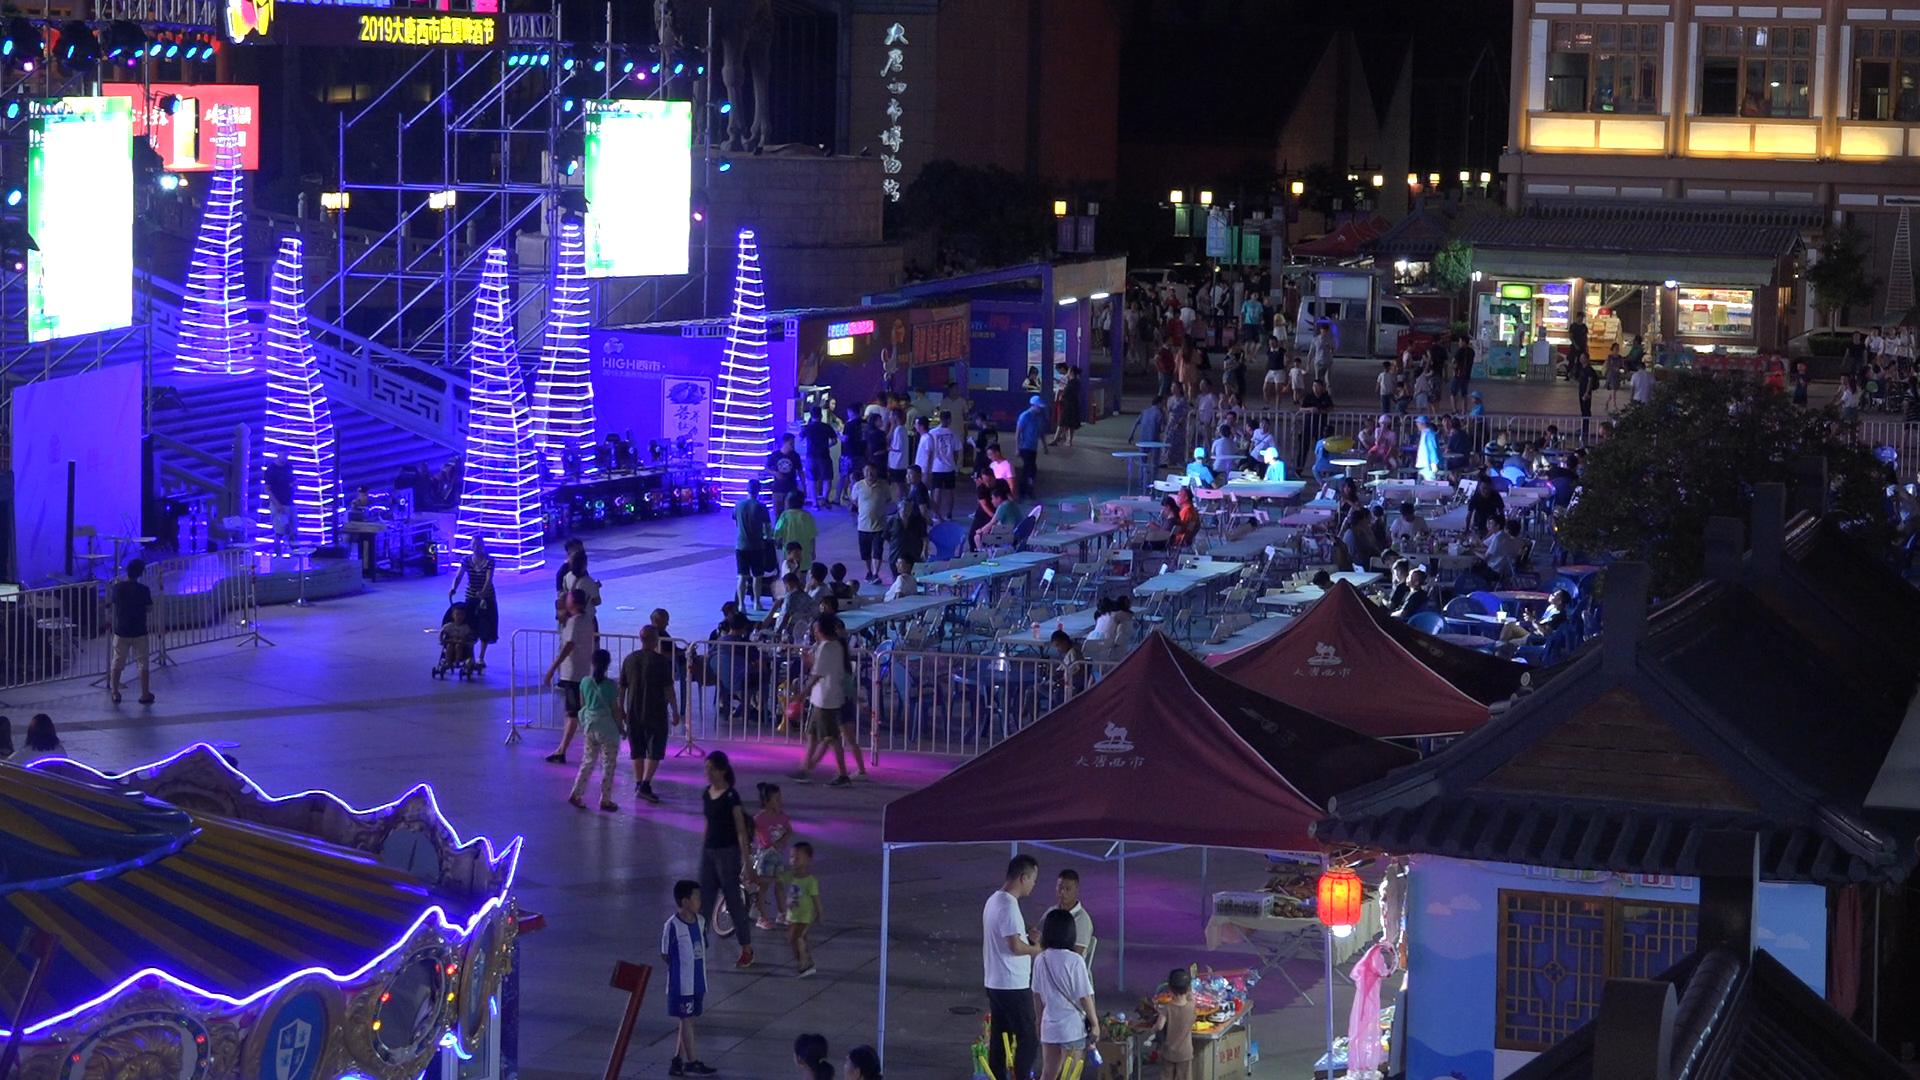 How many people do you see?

155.